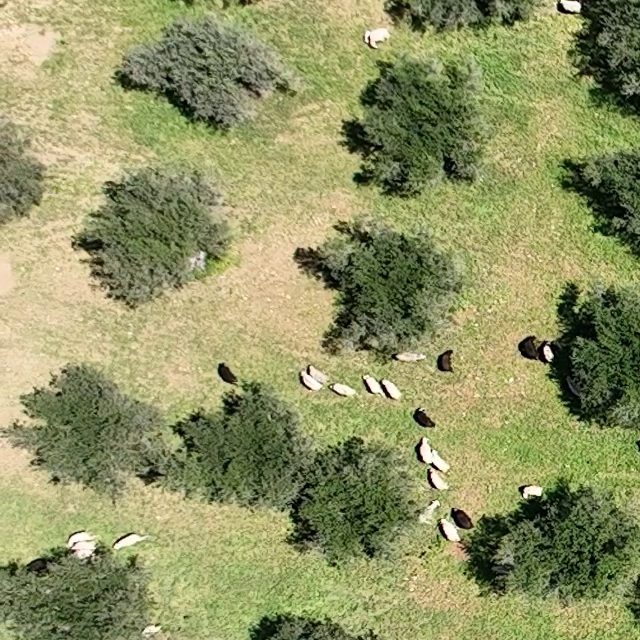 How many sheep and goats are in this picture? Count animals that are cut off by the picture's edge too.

28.